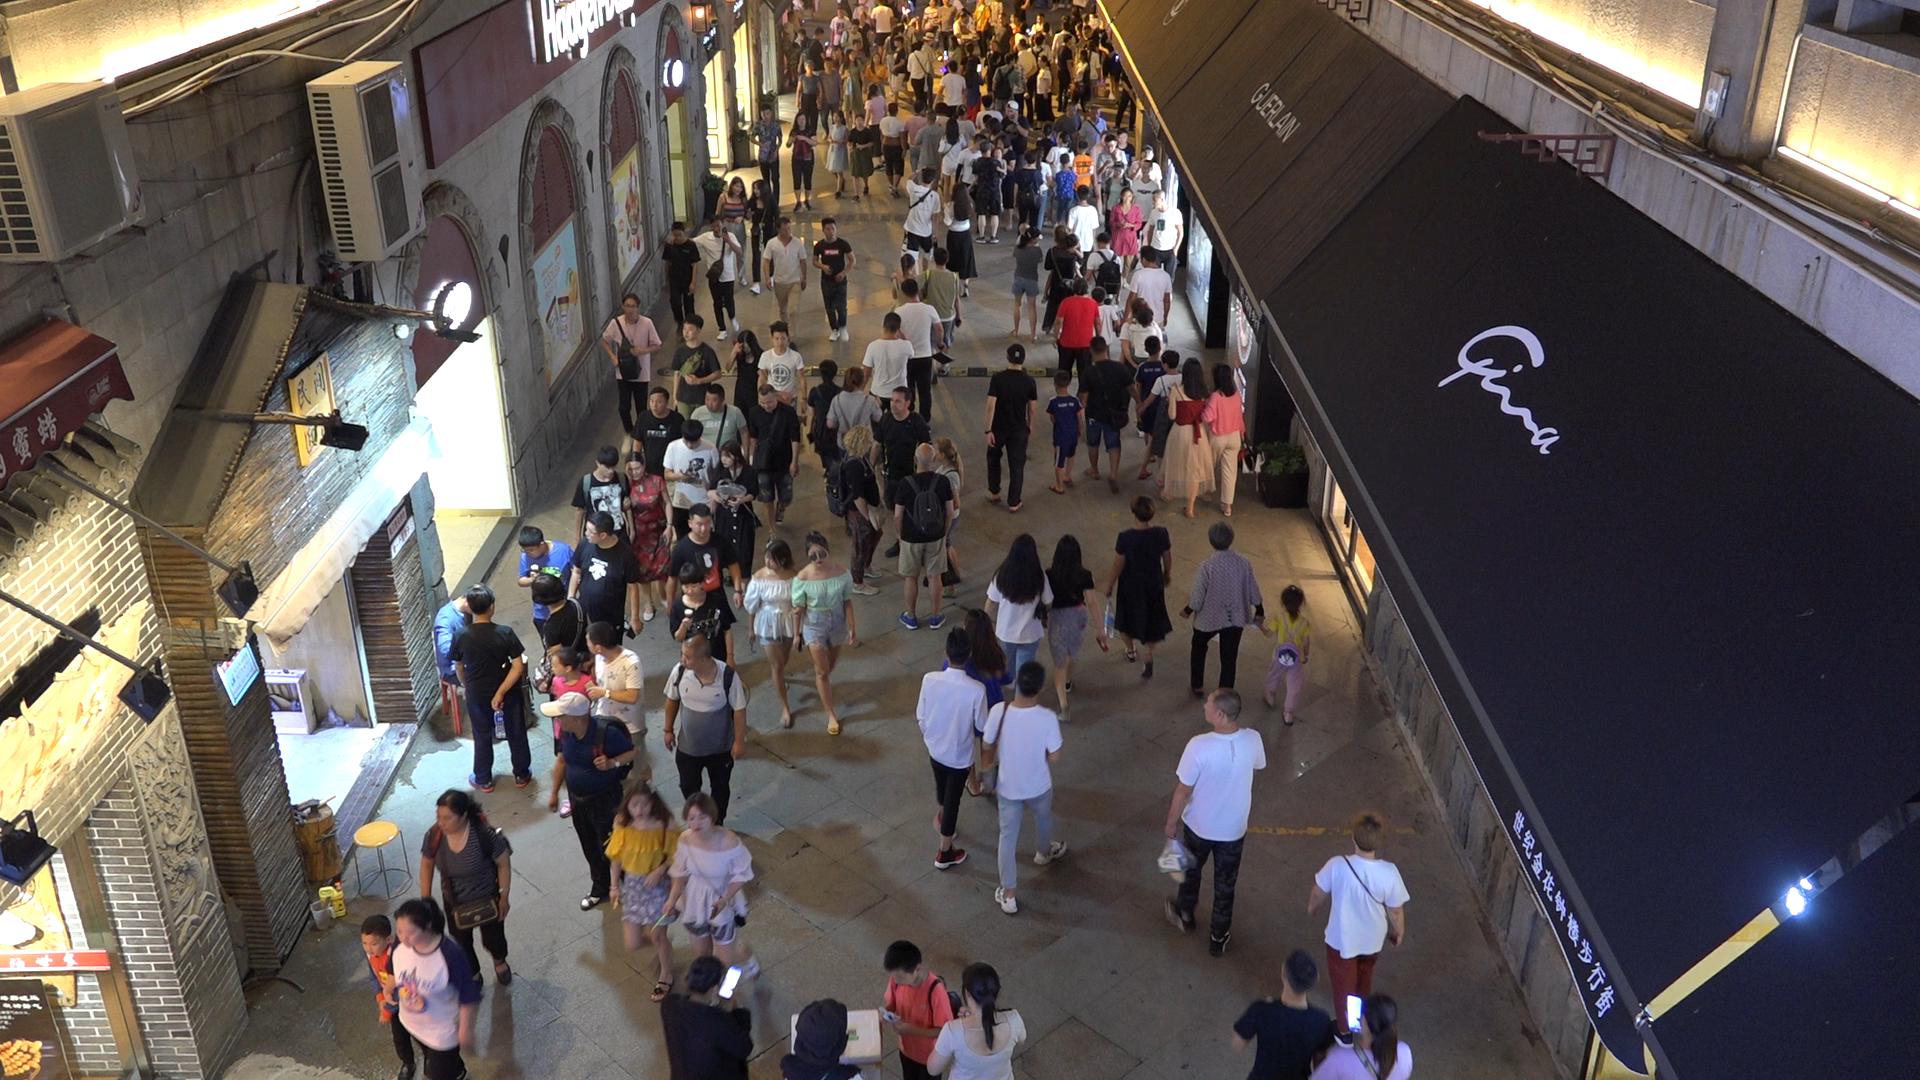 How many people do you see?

164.